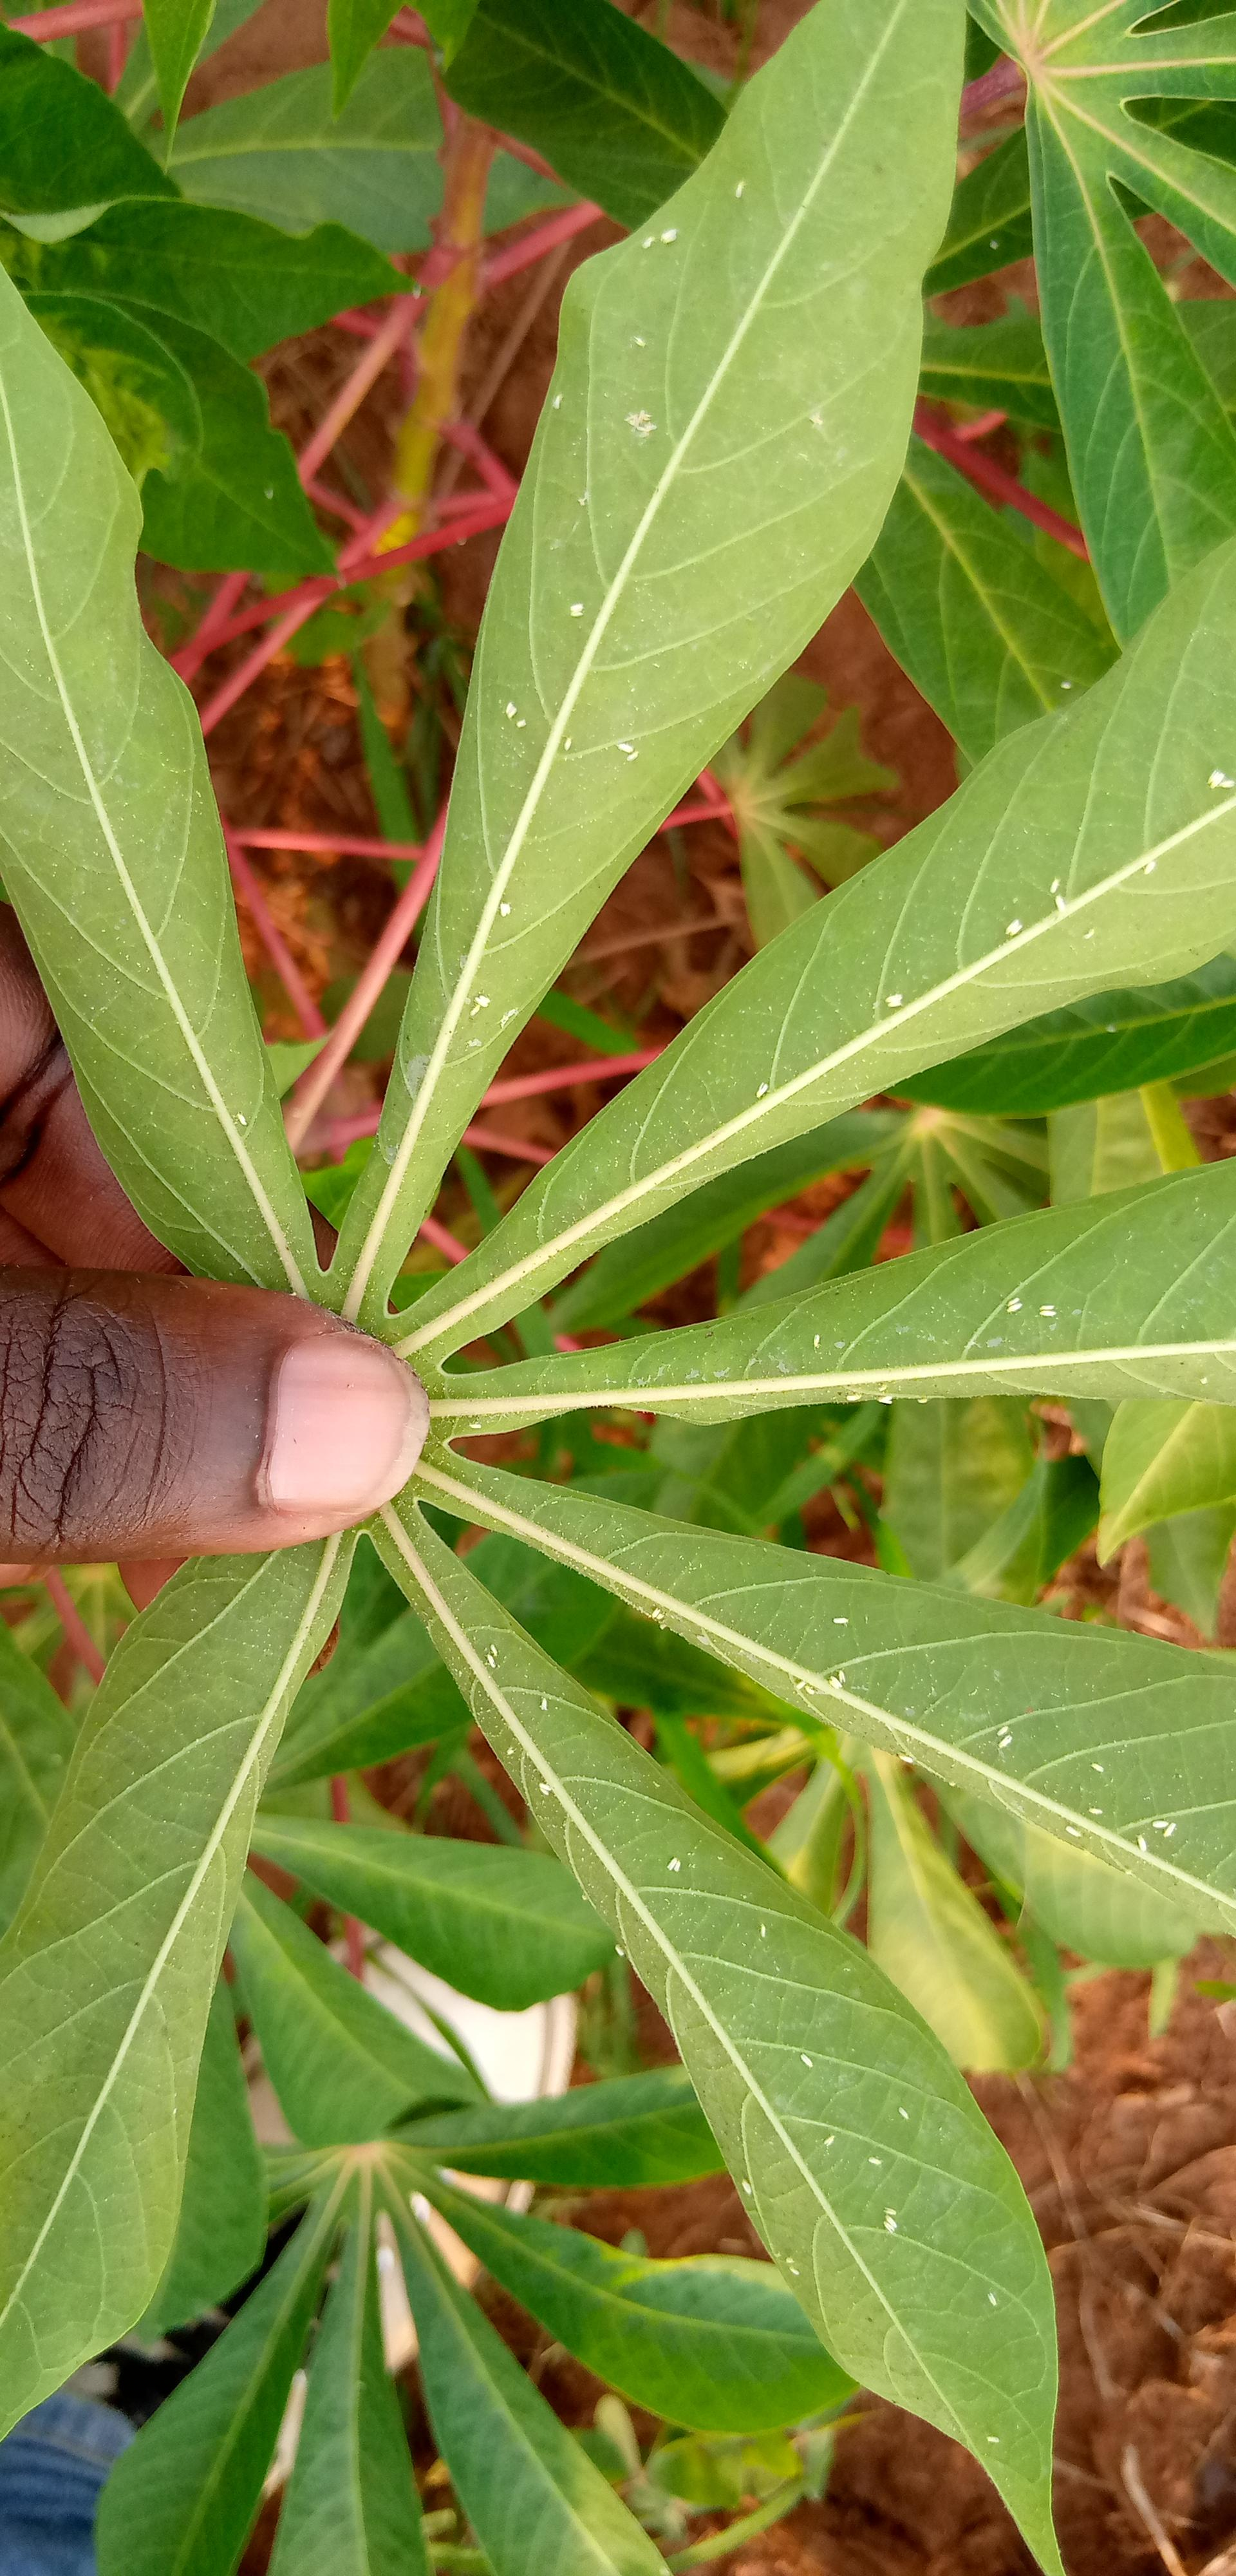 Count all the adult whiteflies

72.